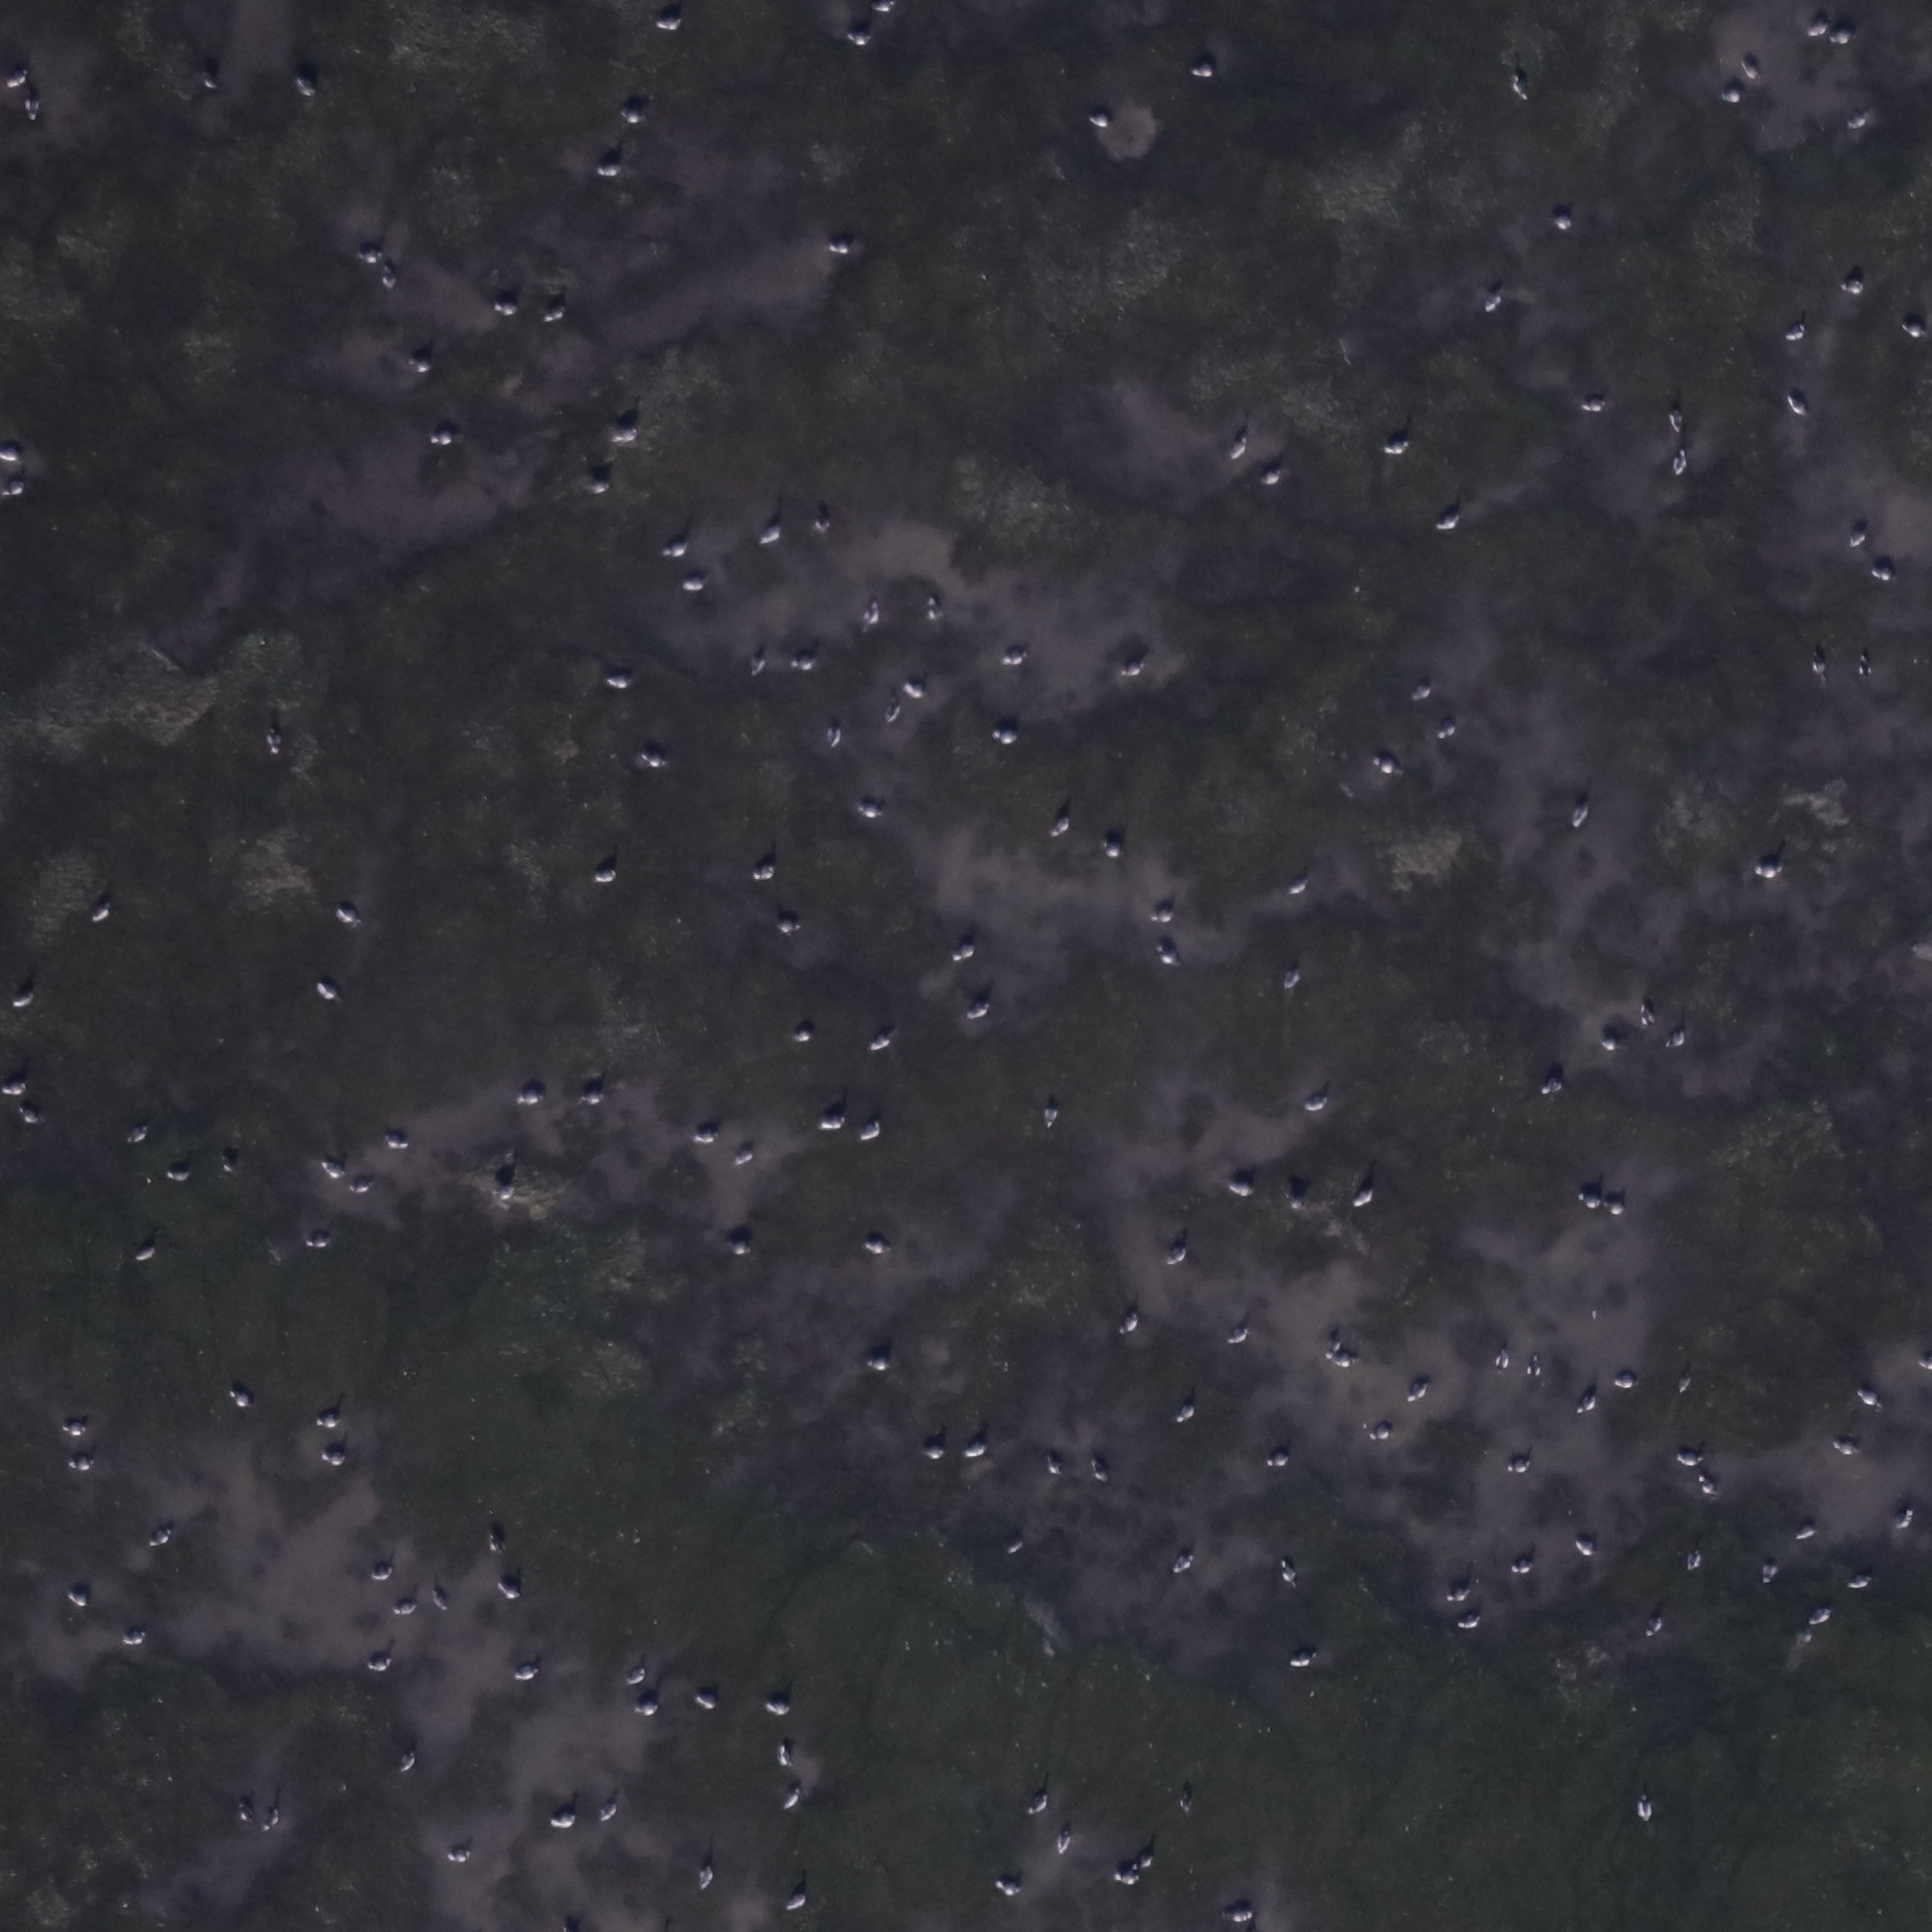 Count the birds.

193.